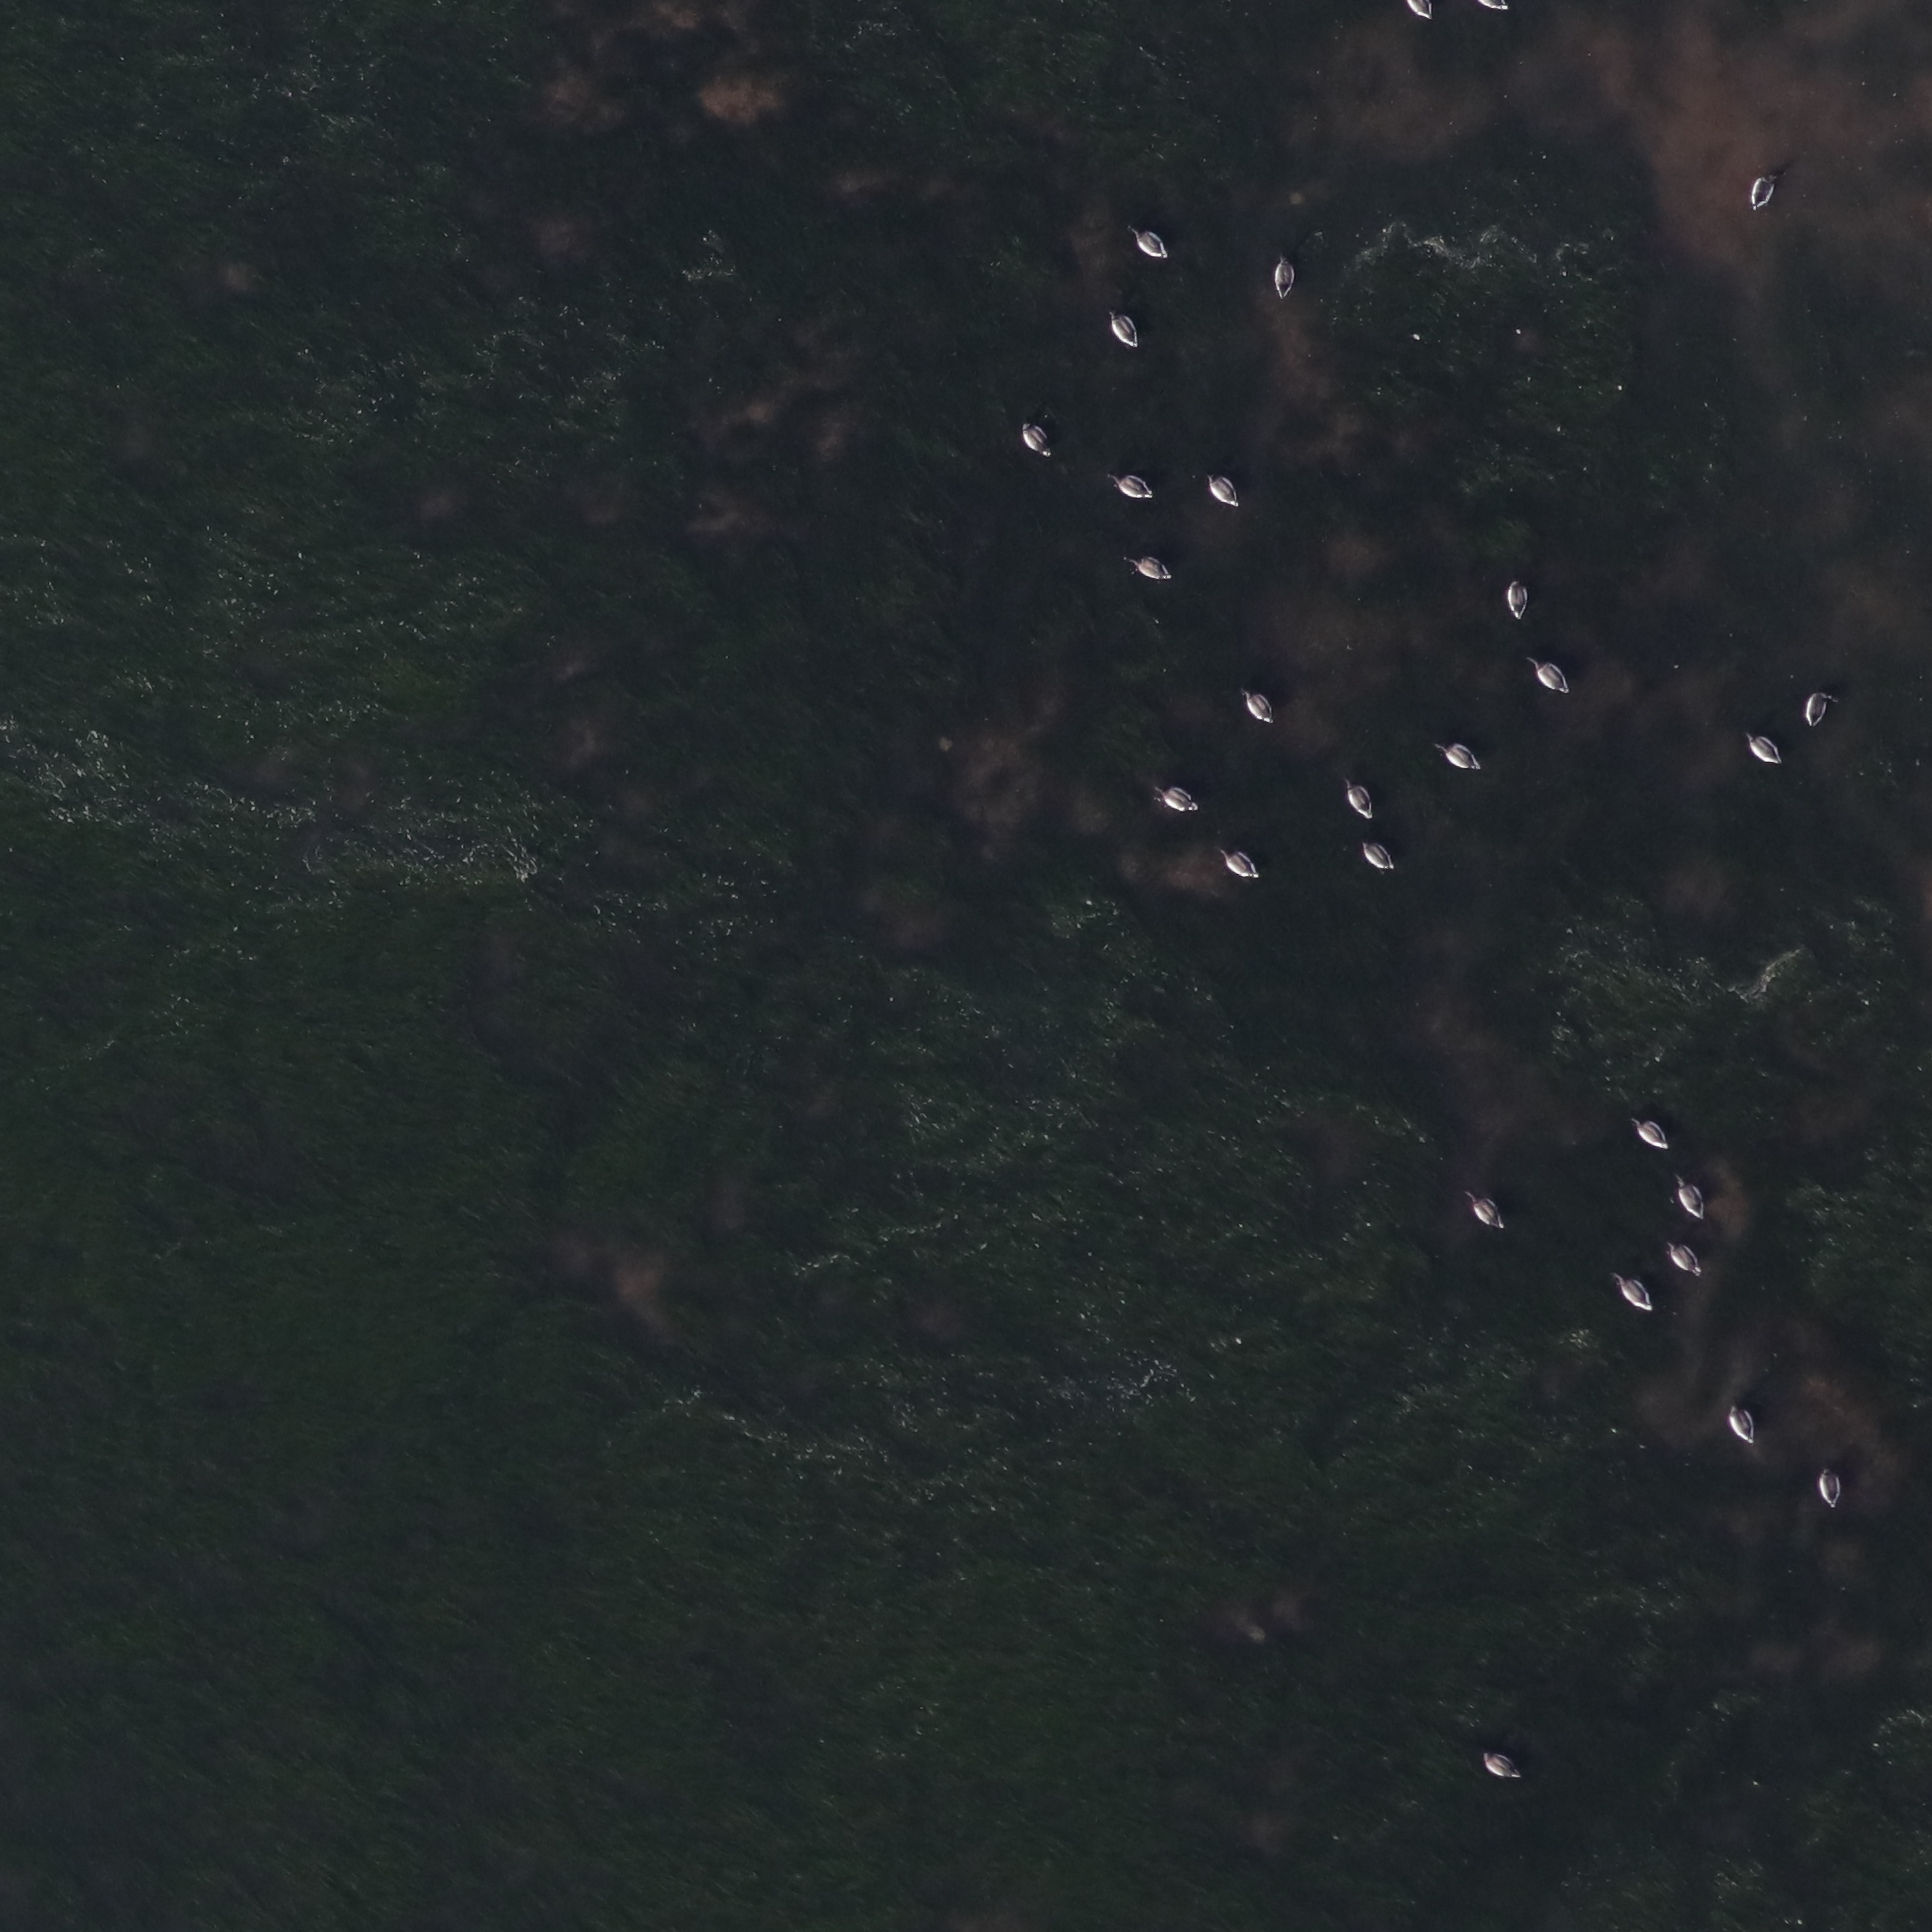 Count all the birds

27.